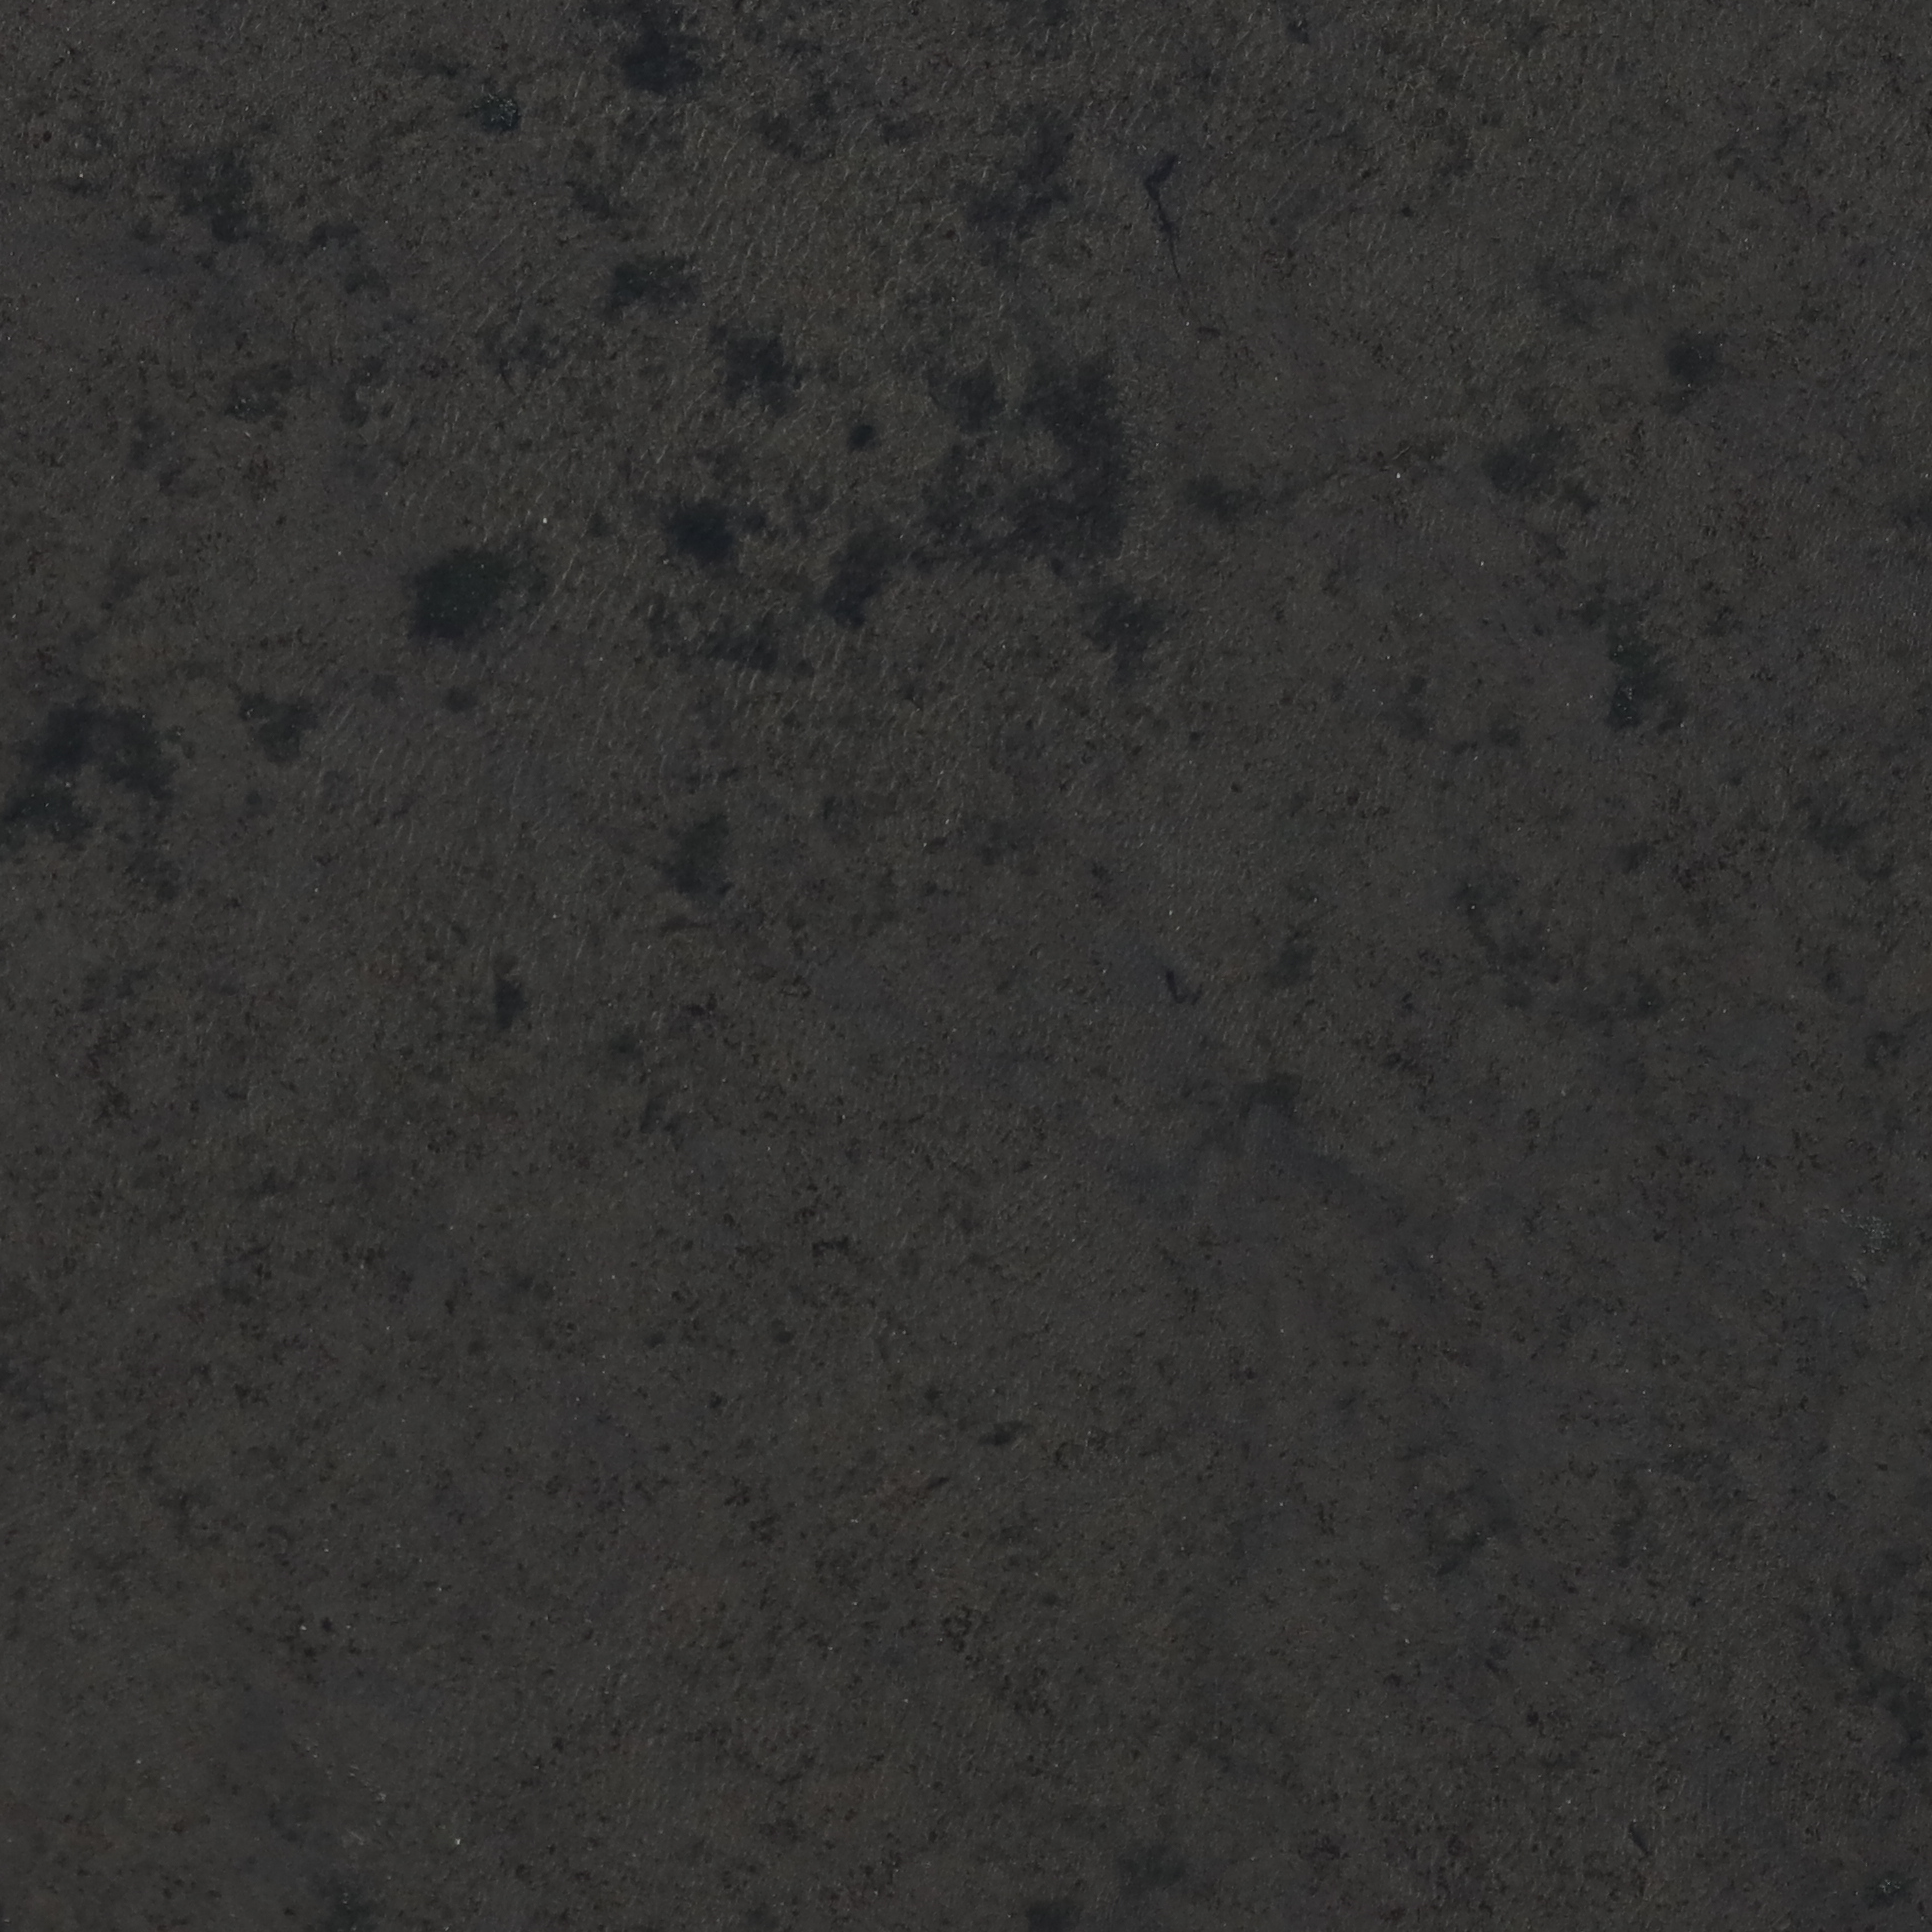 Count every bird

0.